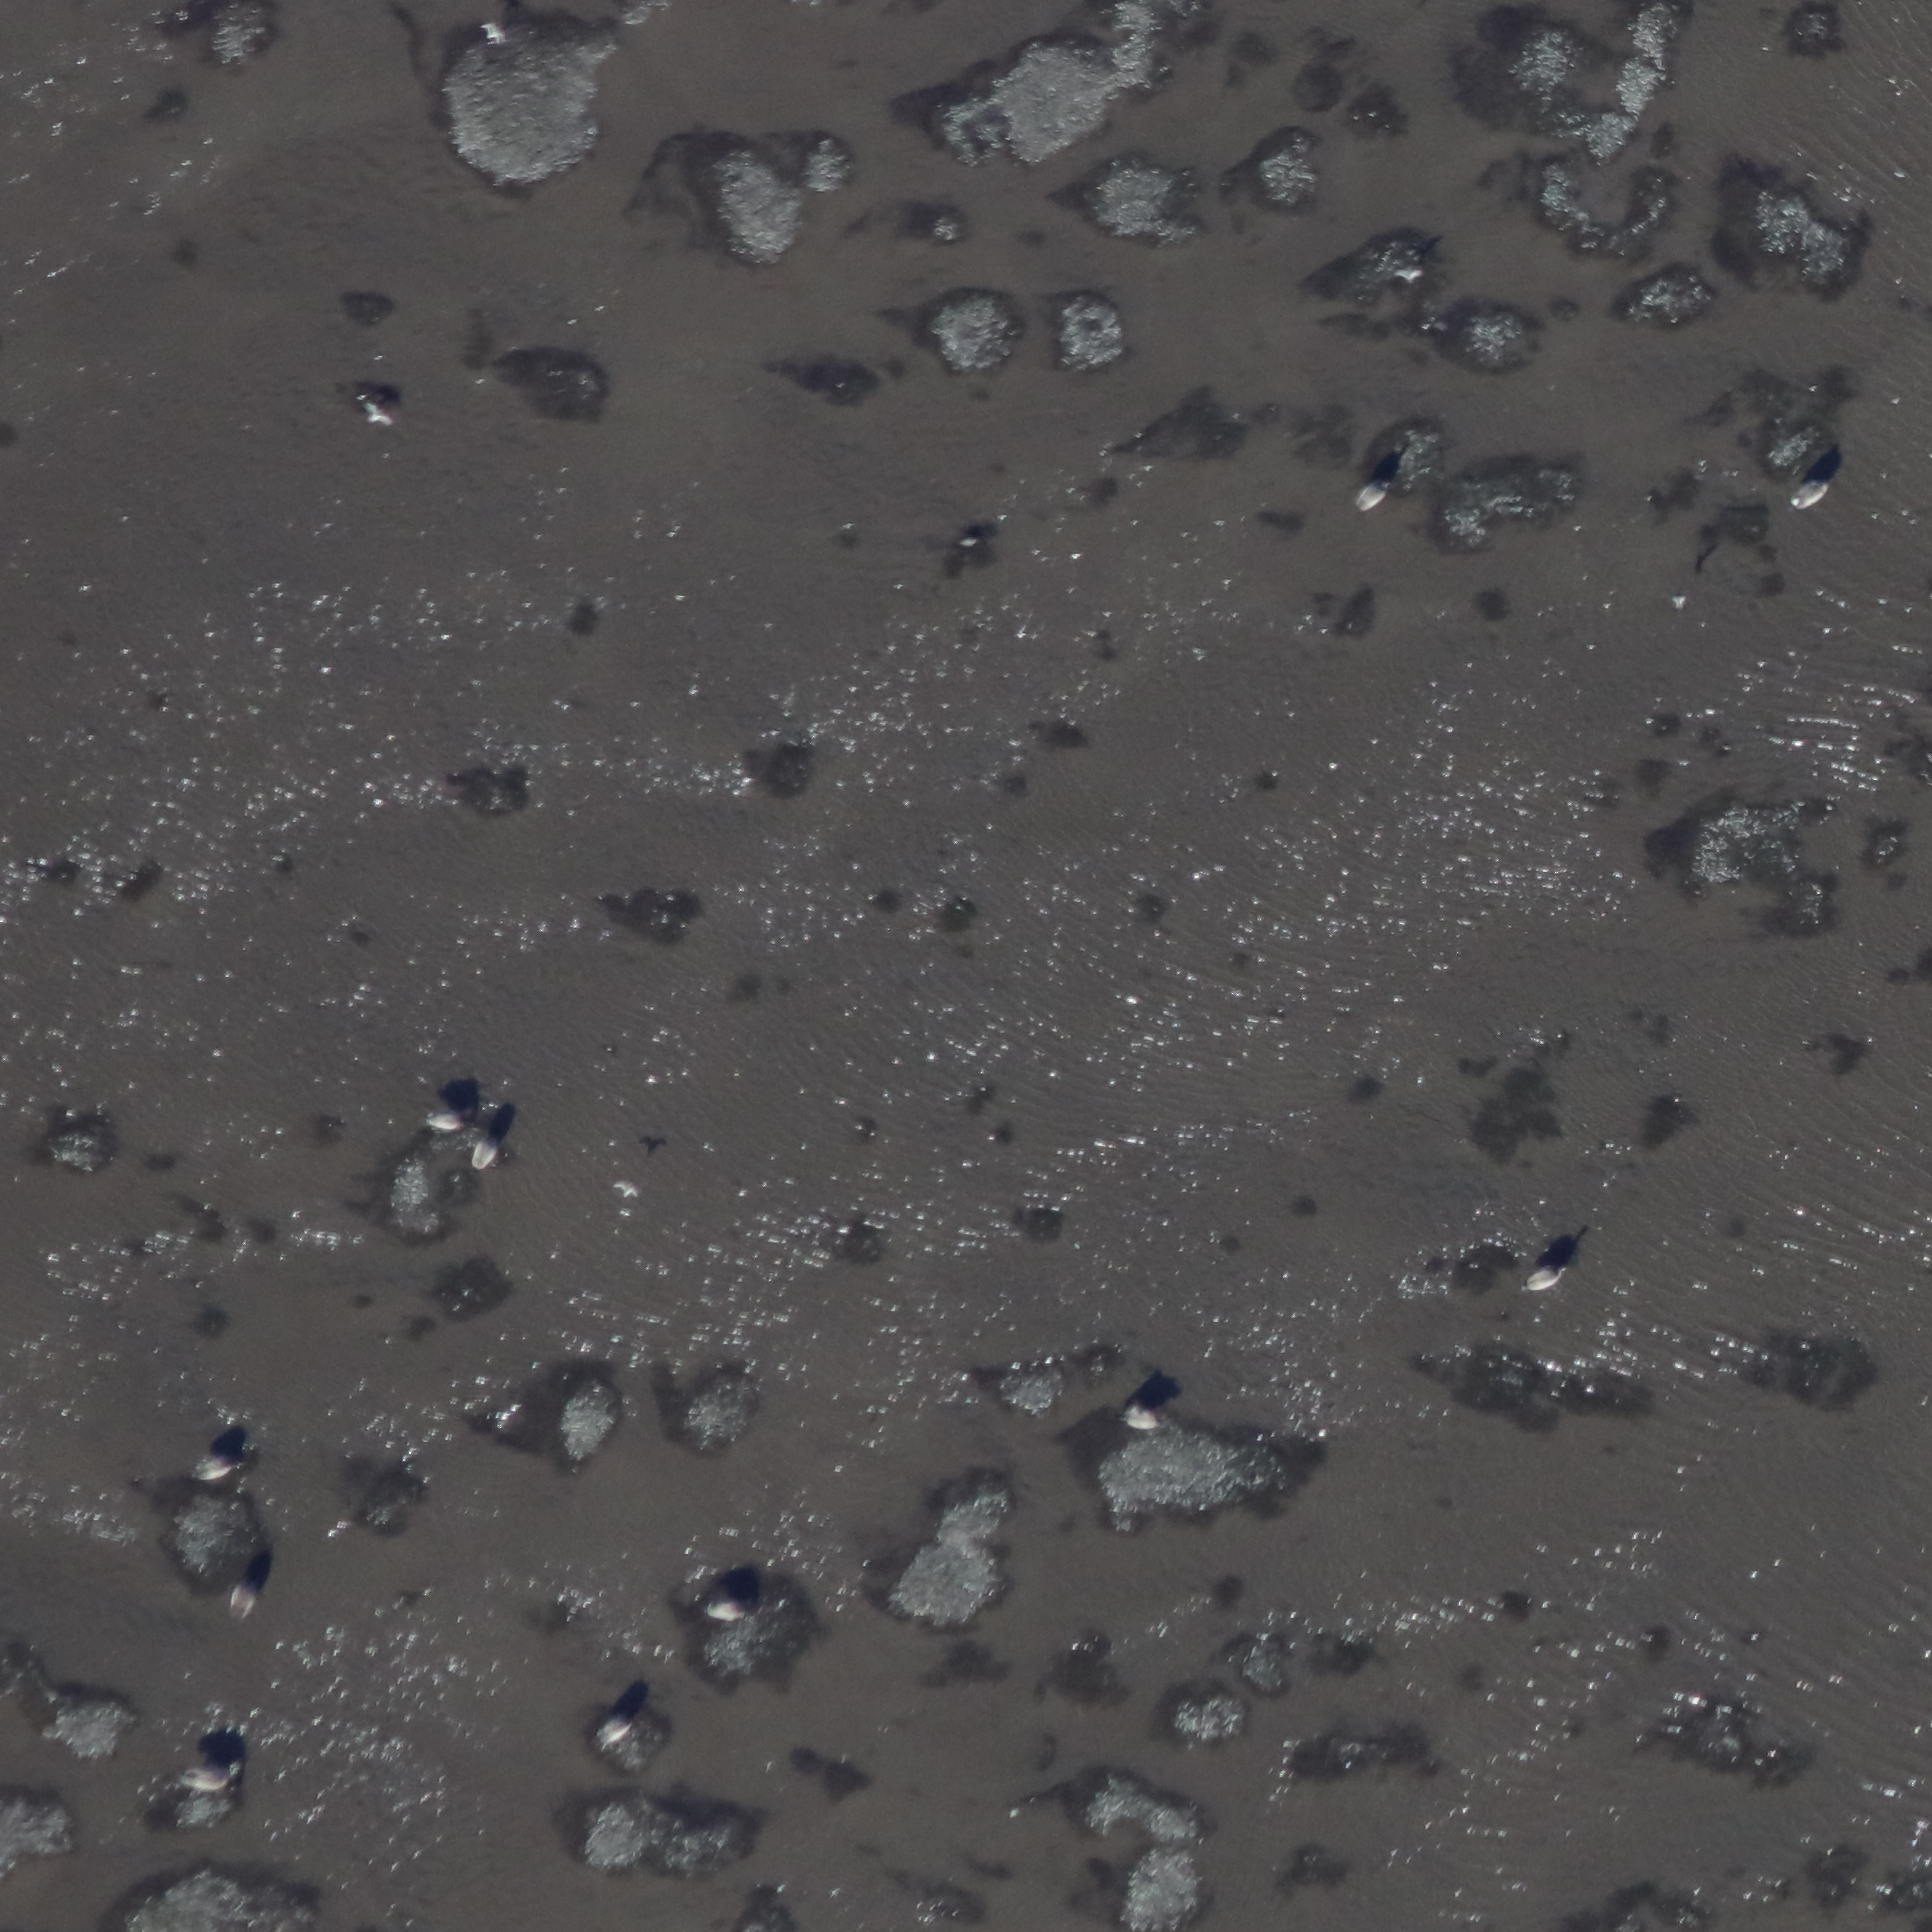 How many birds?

16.